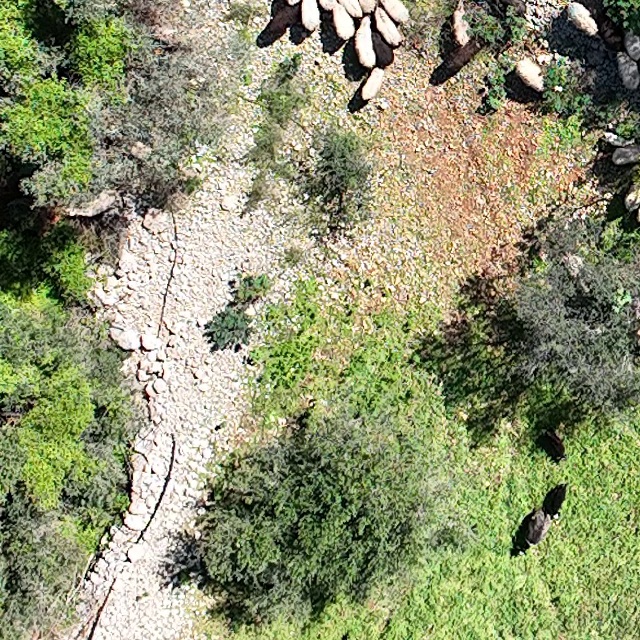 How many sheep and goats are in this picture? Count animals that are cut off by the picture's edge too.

28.